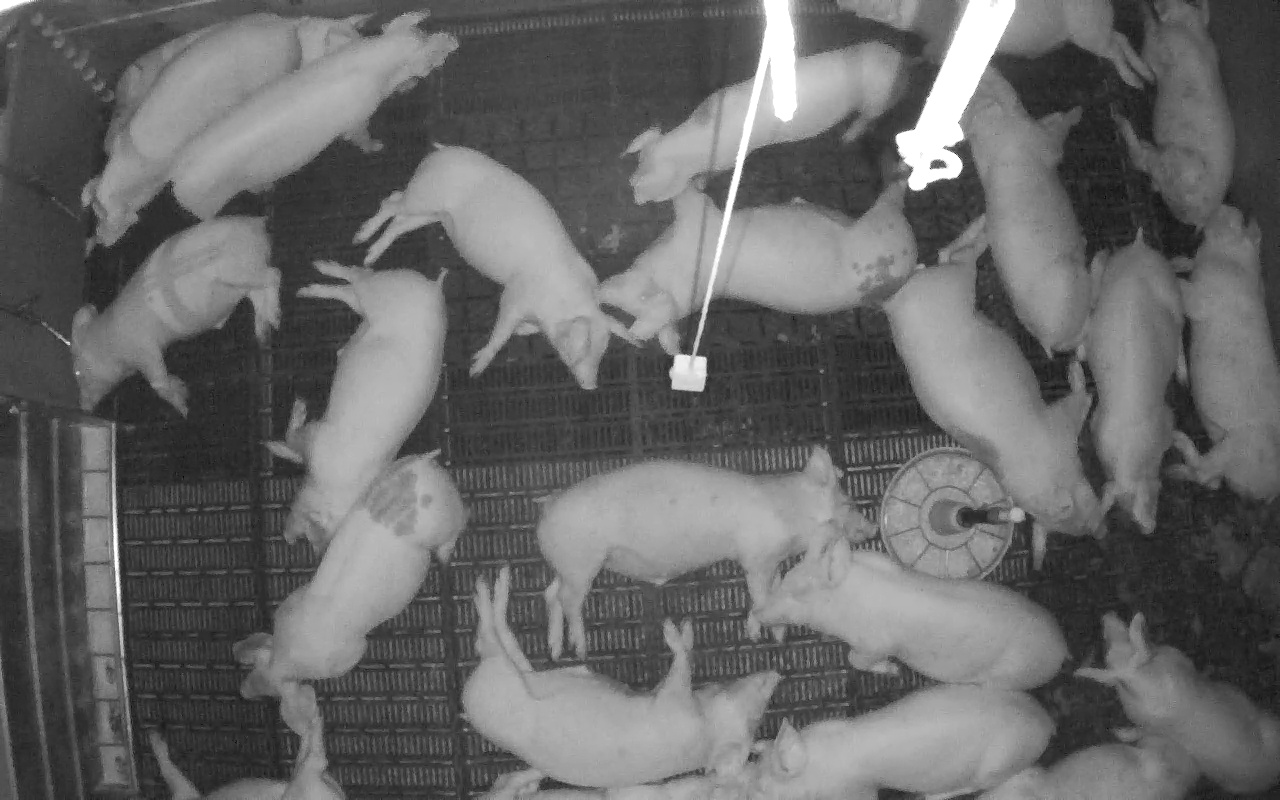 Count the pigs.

22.